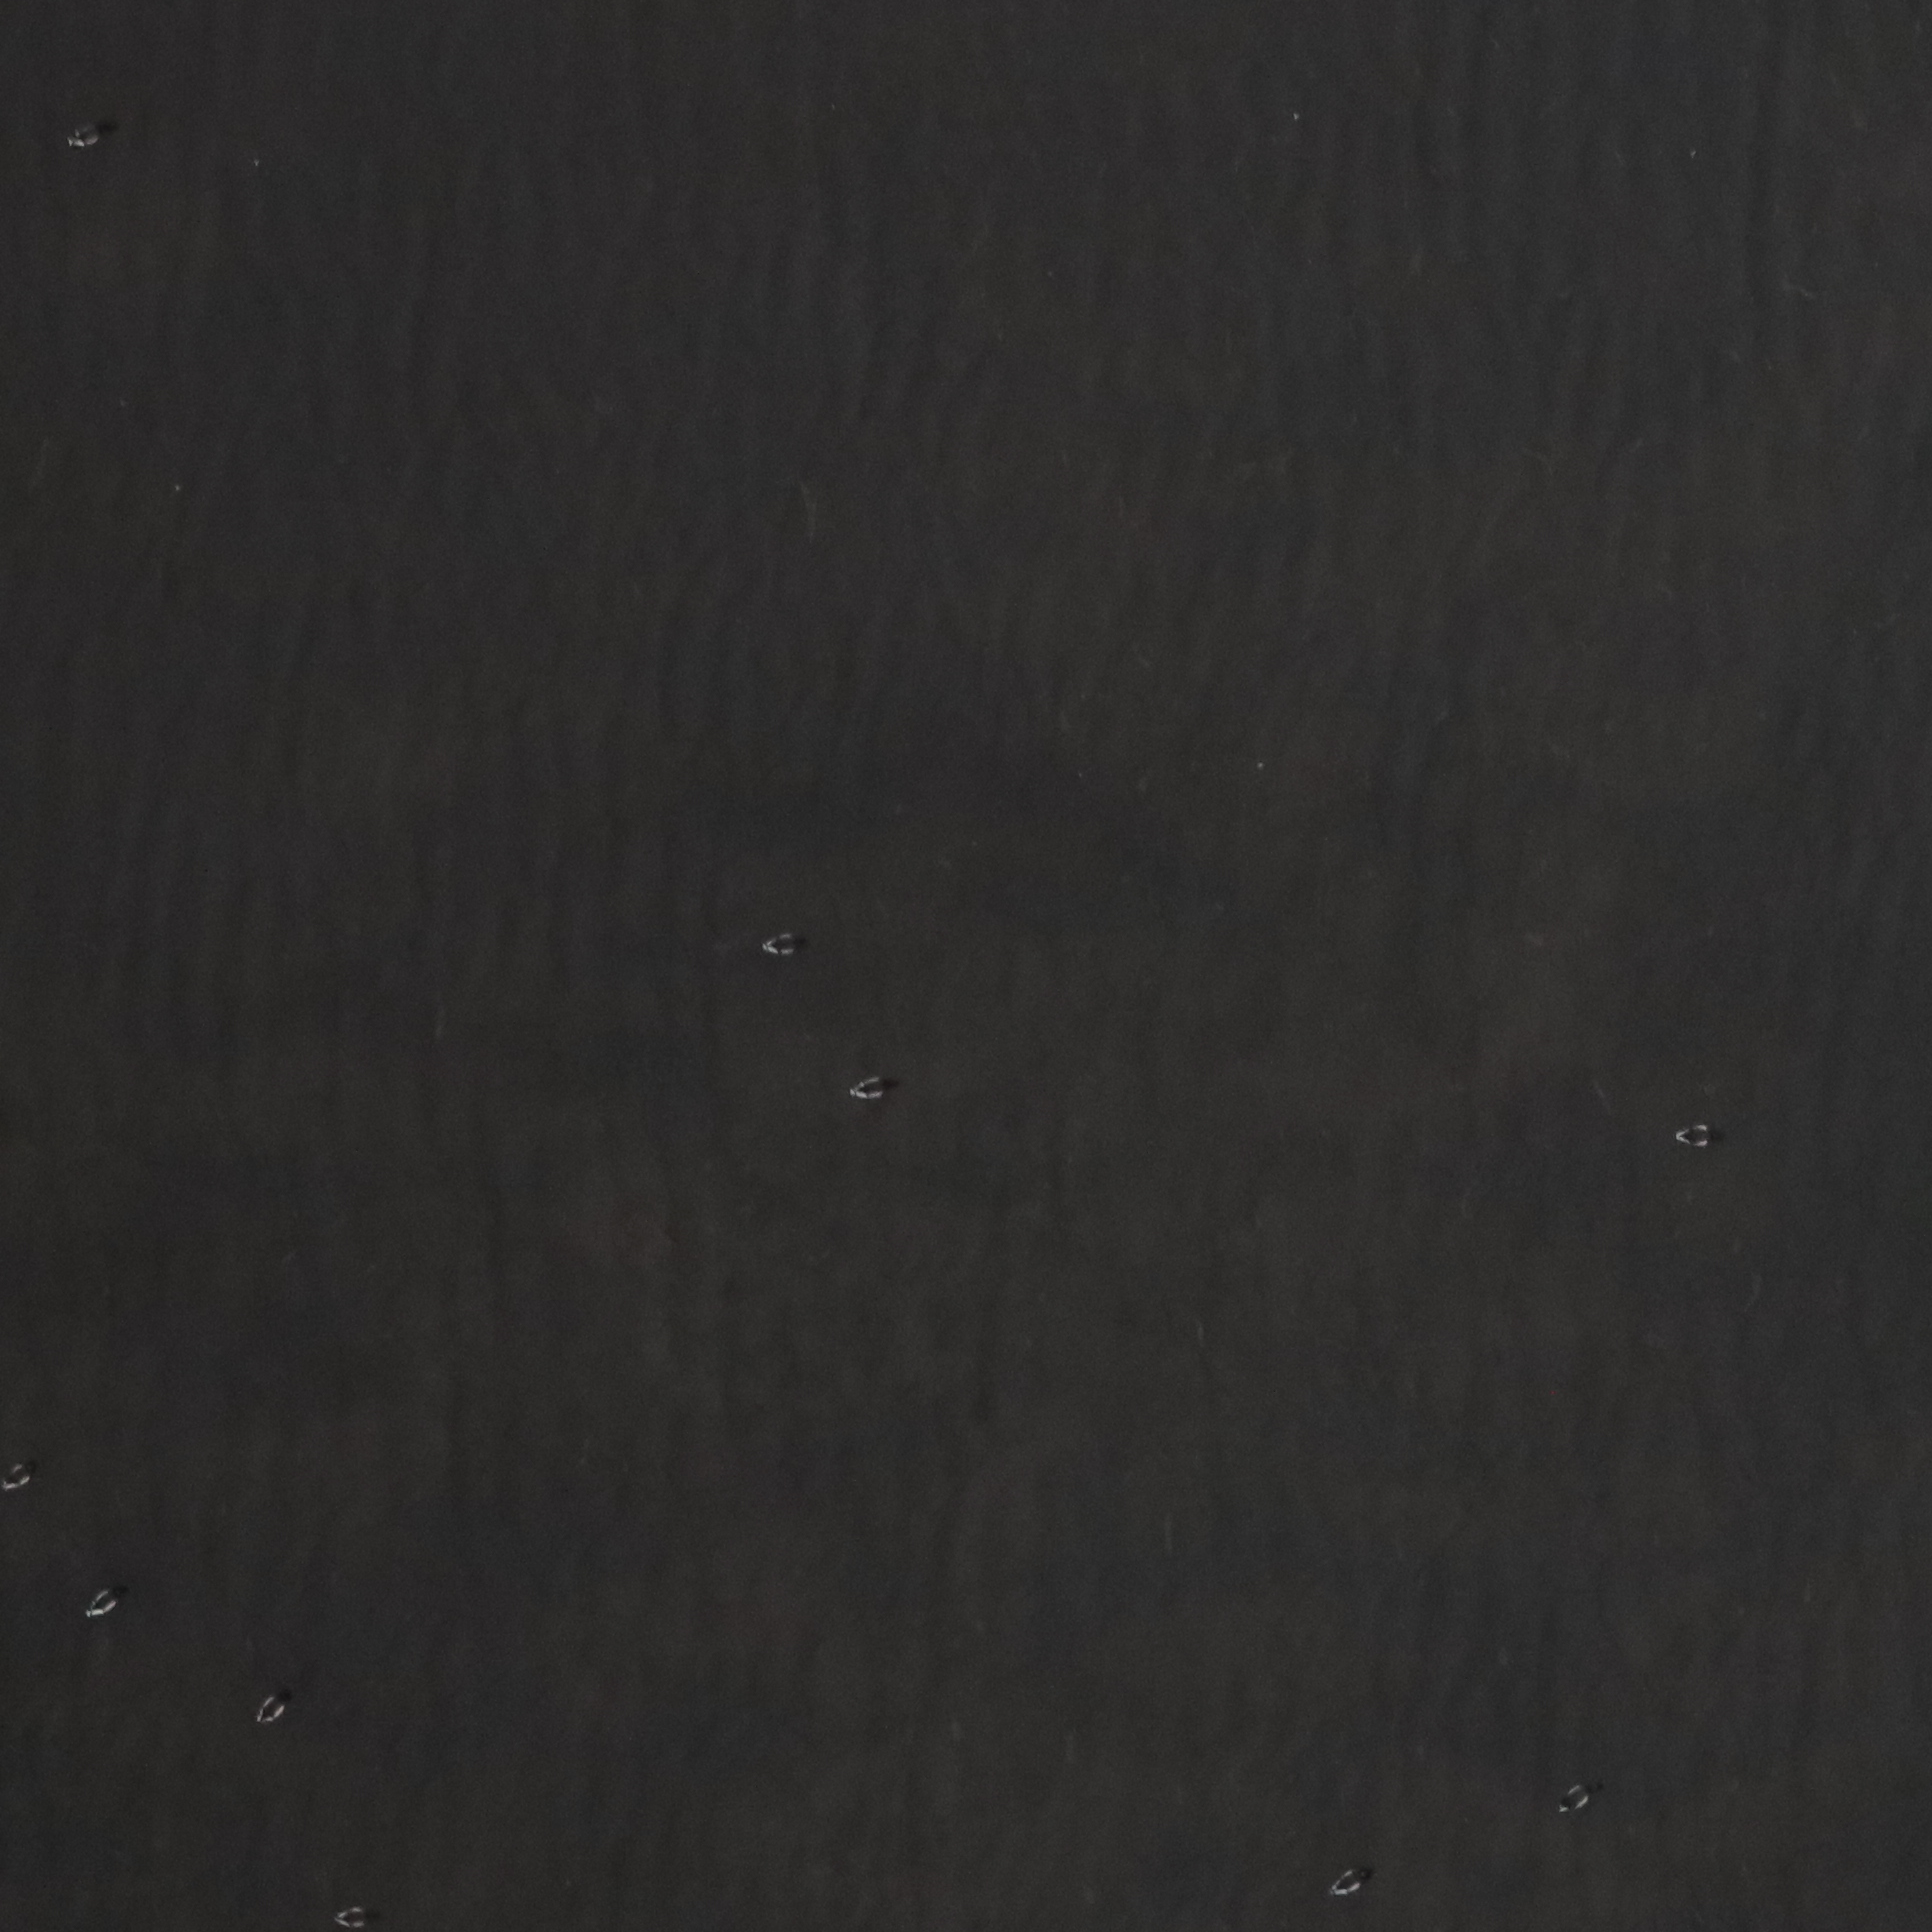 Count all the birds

10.